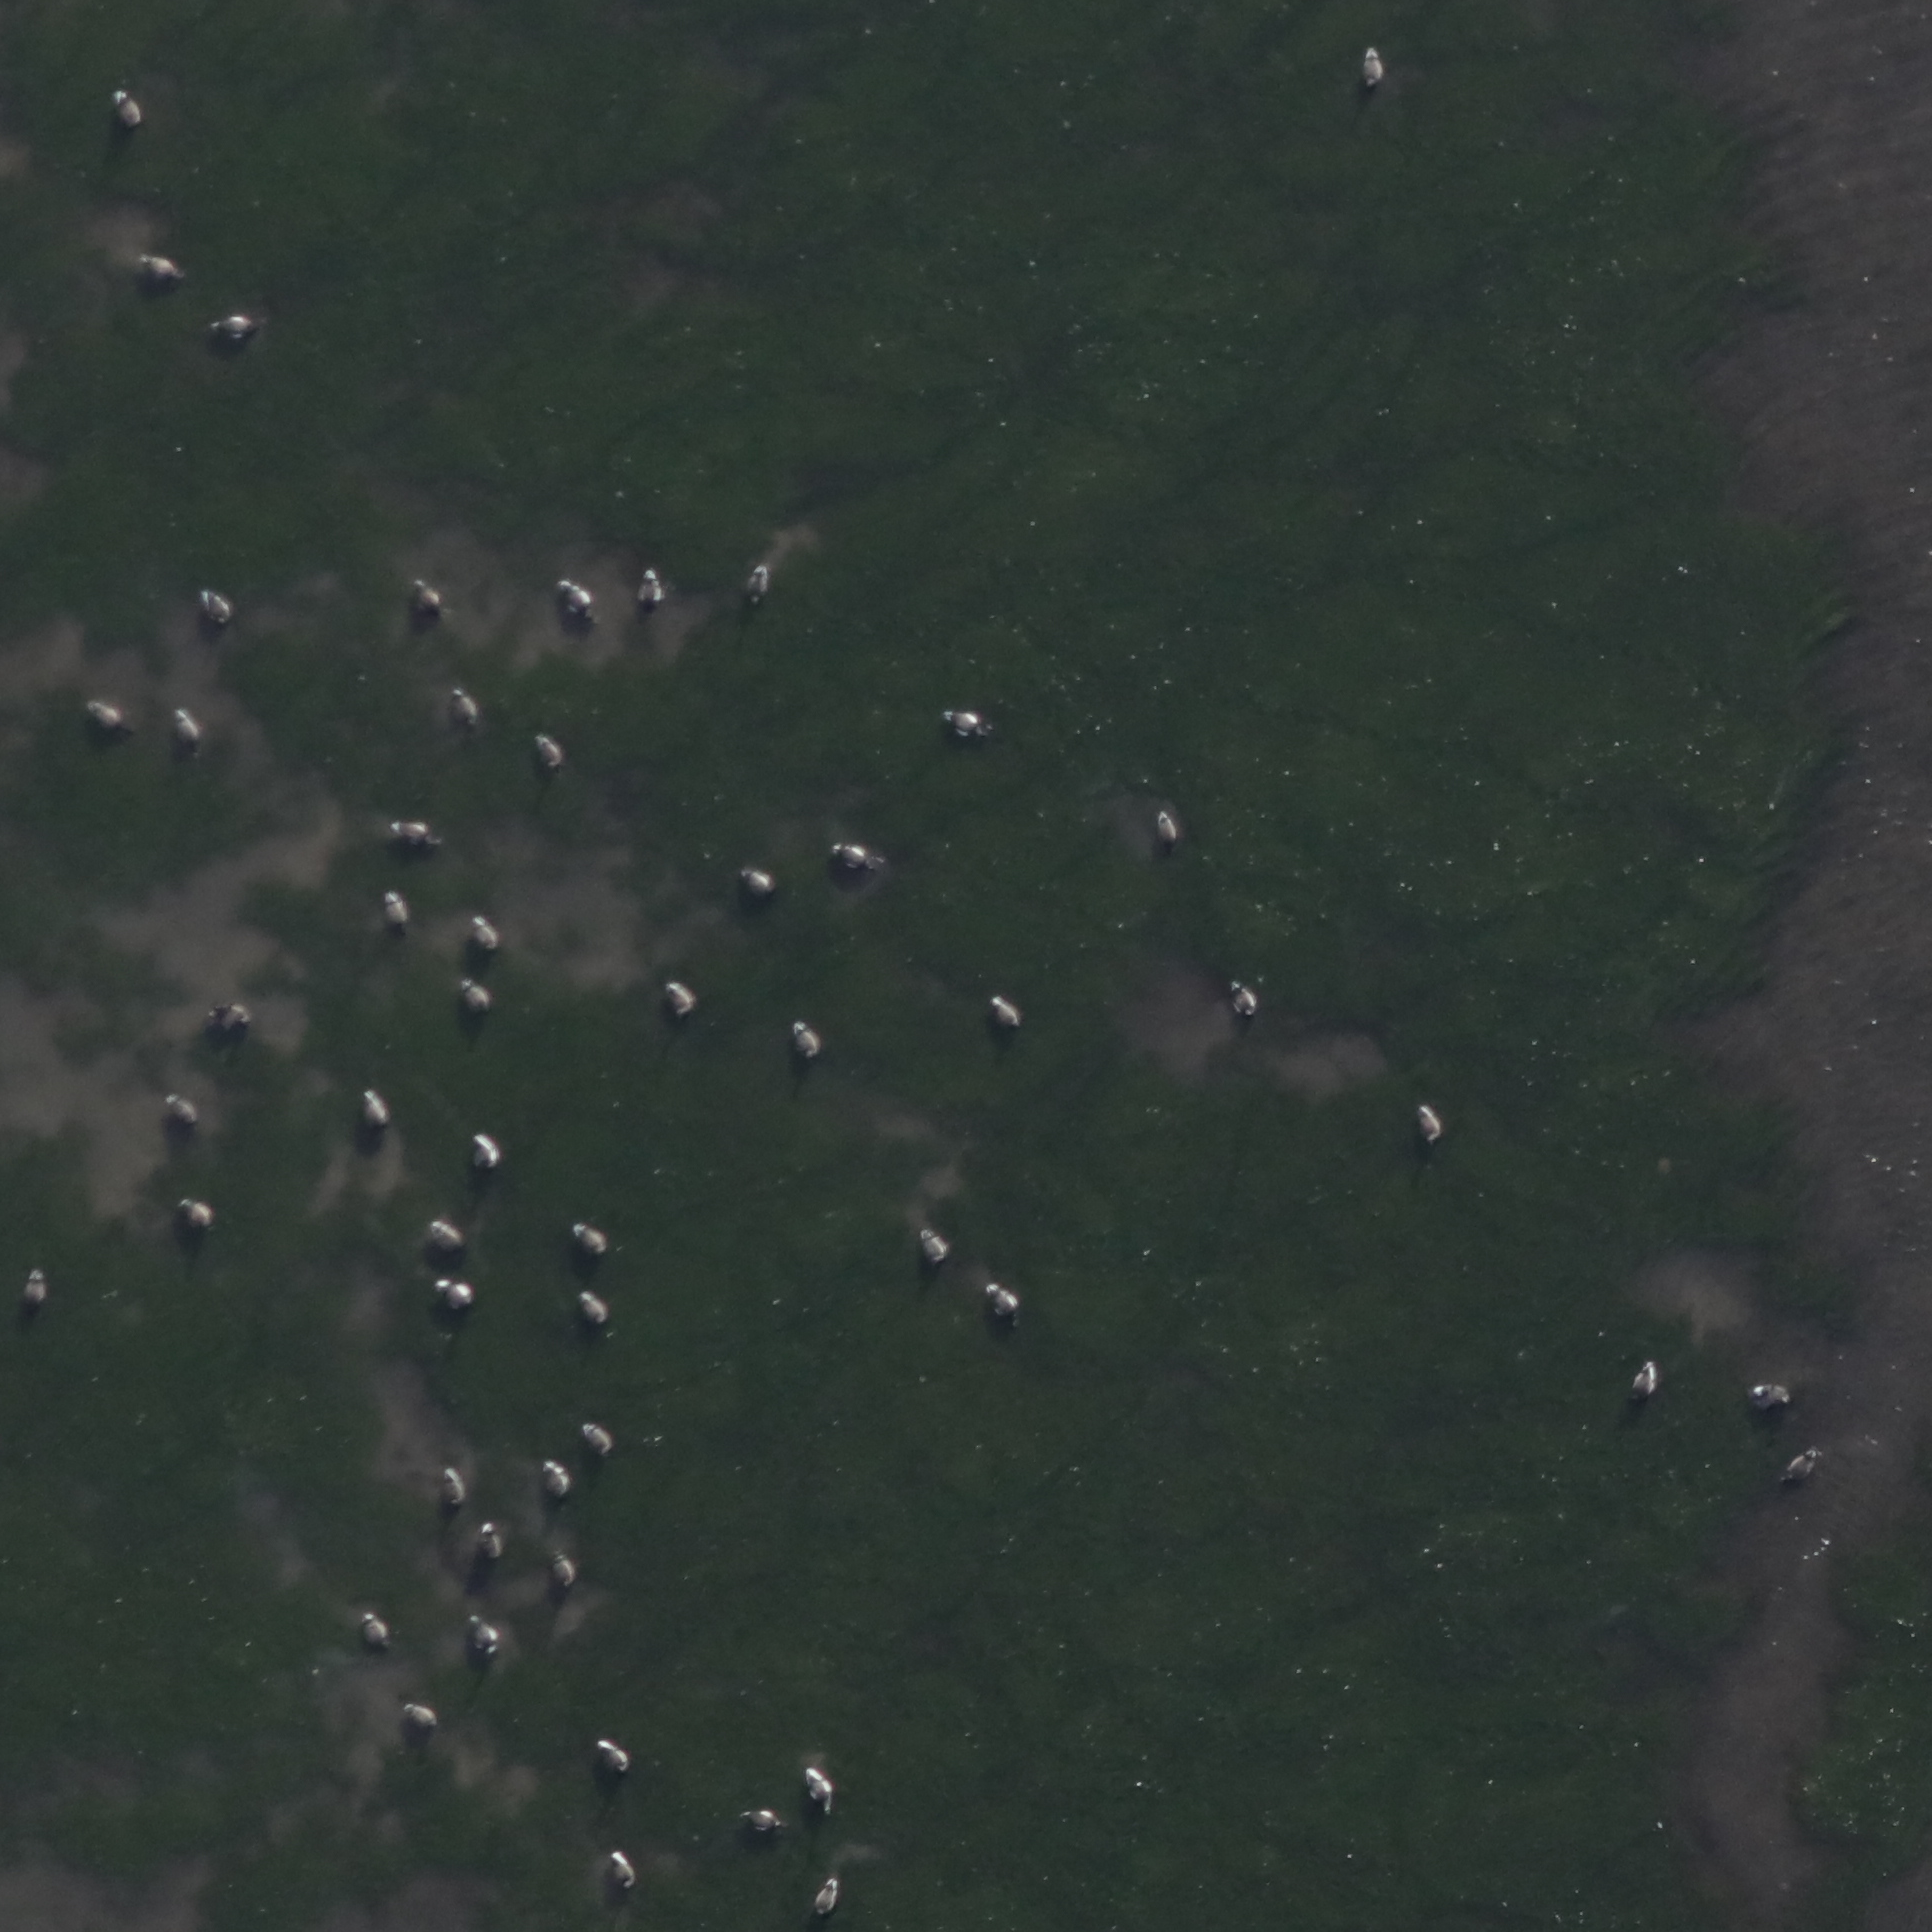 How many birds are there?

54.